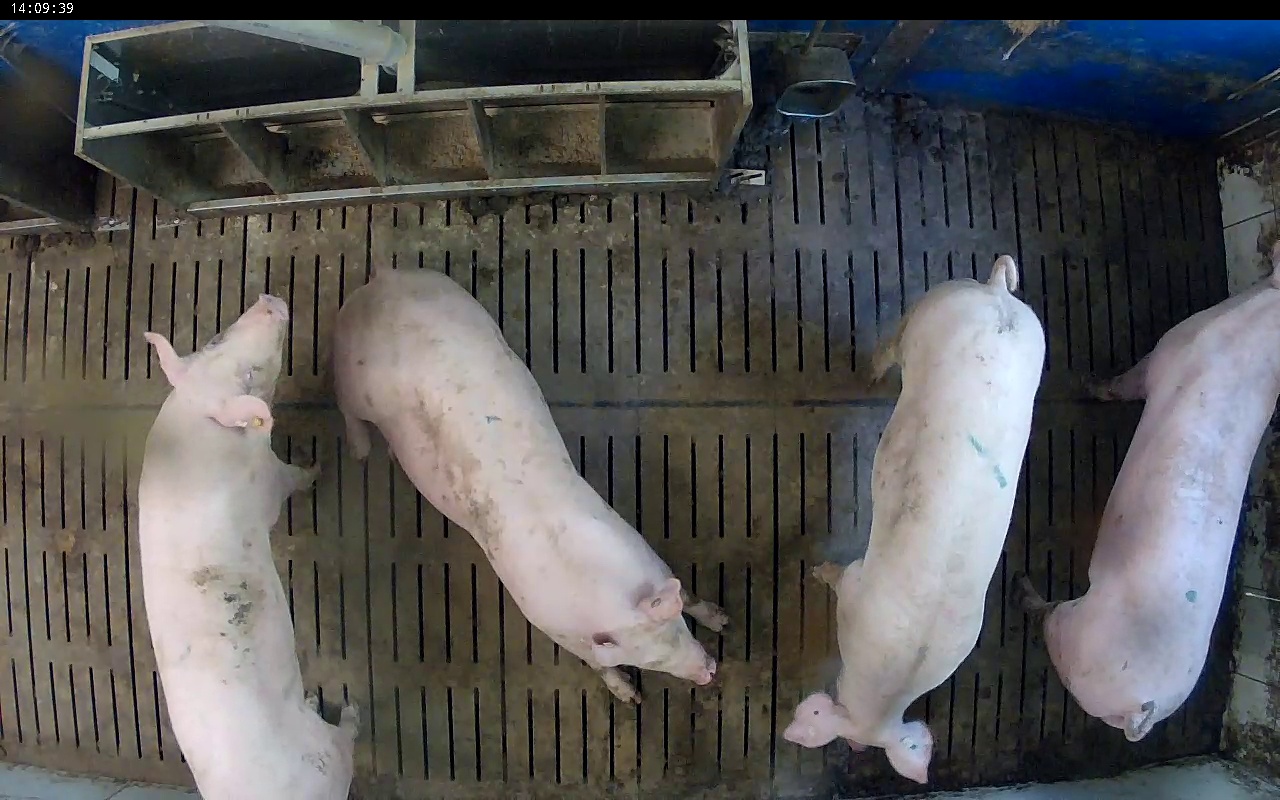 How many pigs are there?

4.